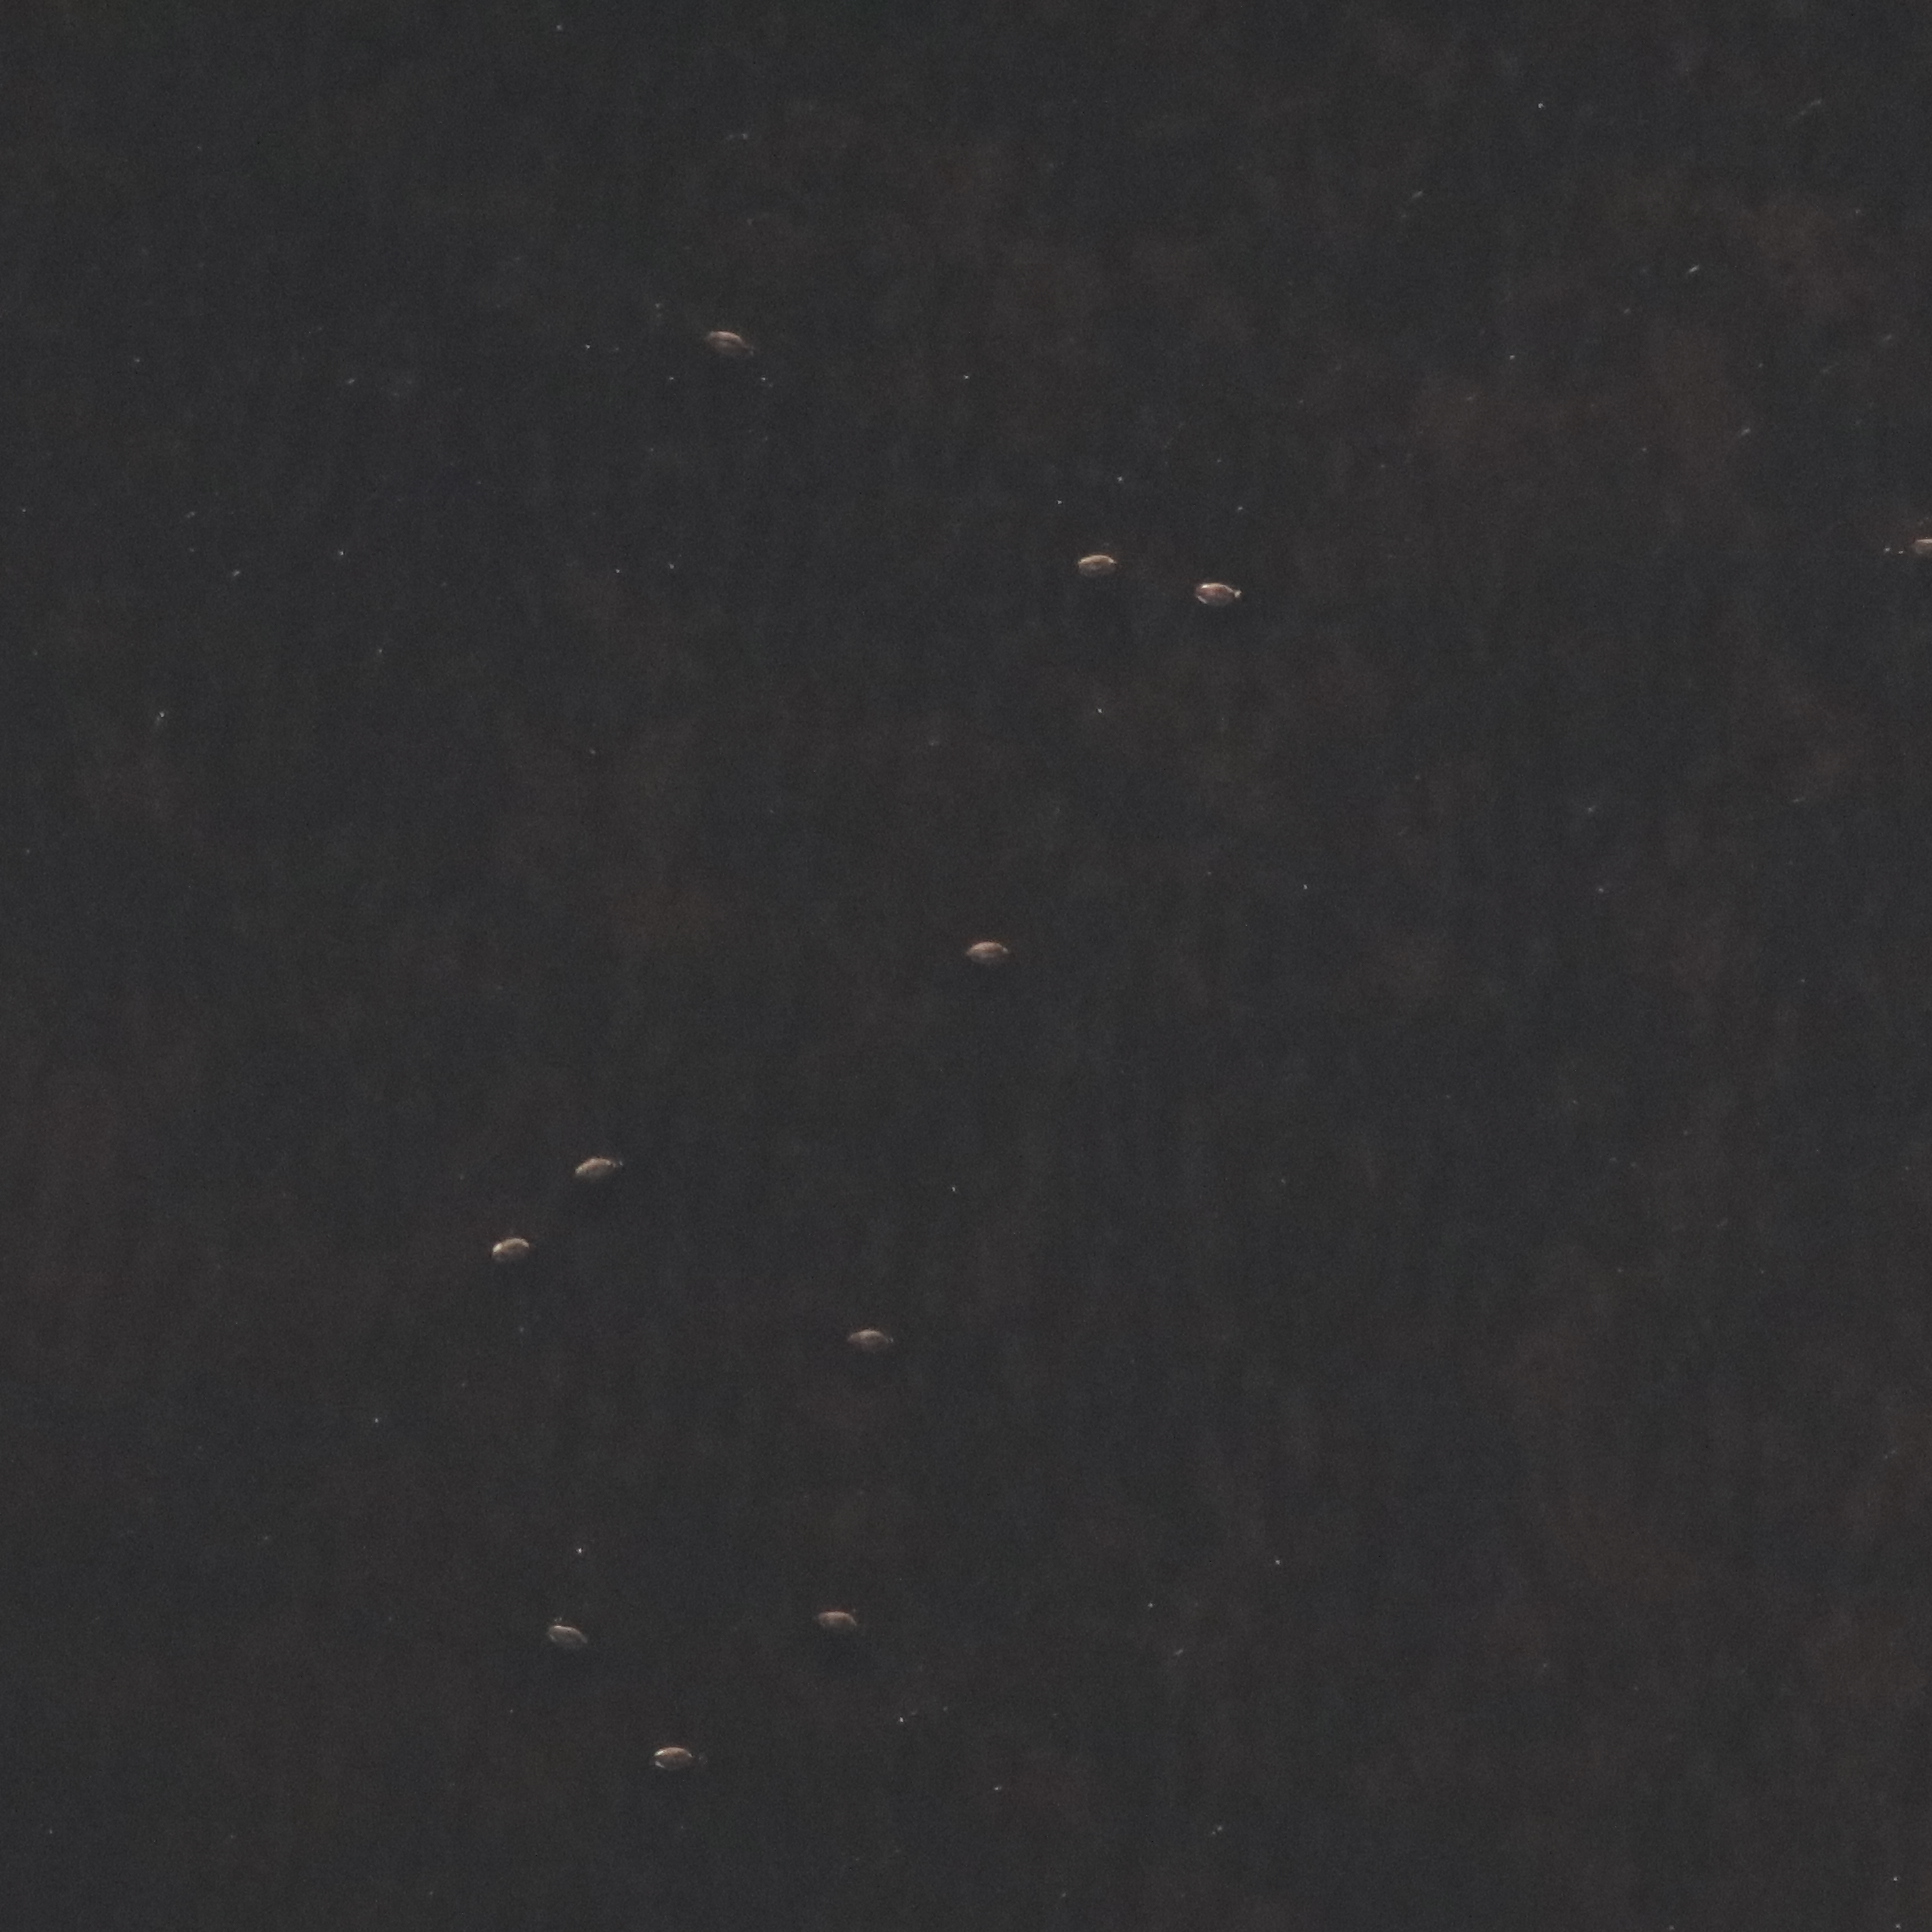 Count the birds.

10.